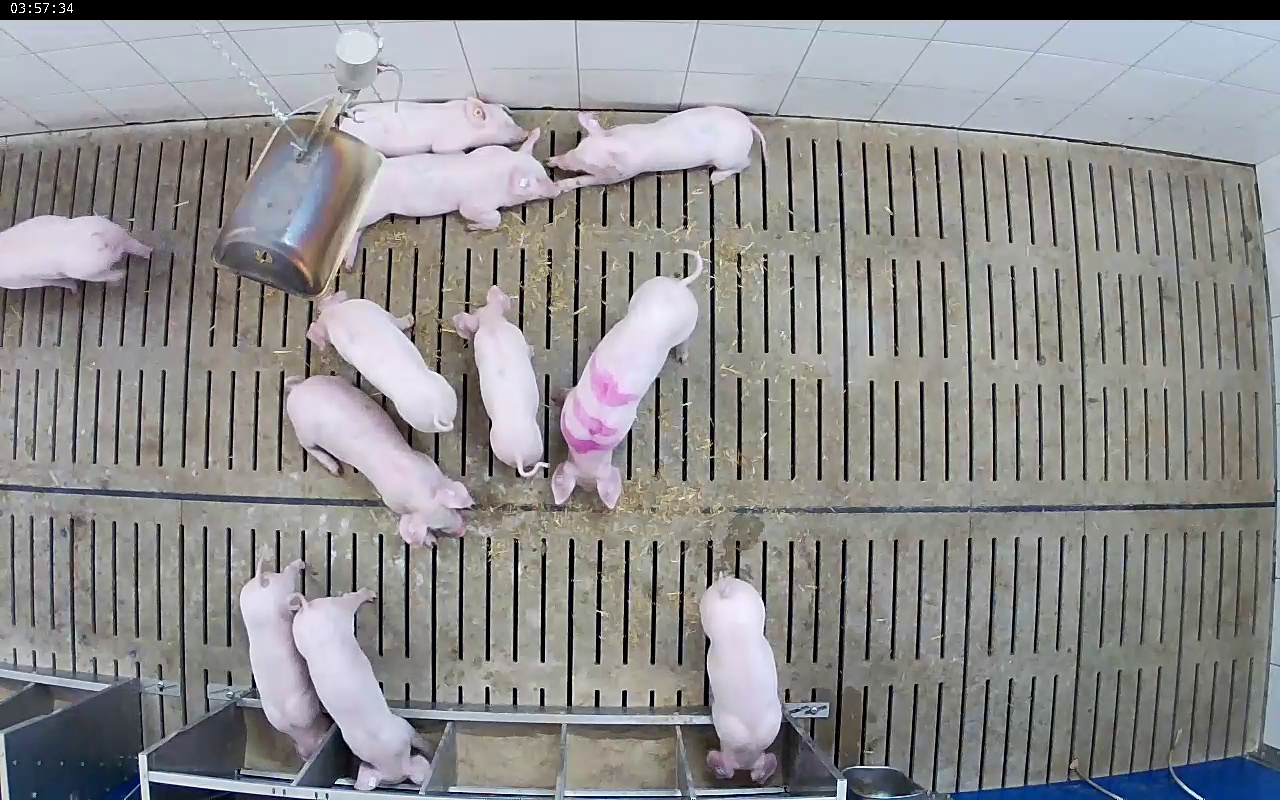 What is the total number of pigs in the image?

11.